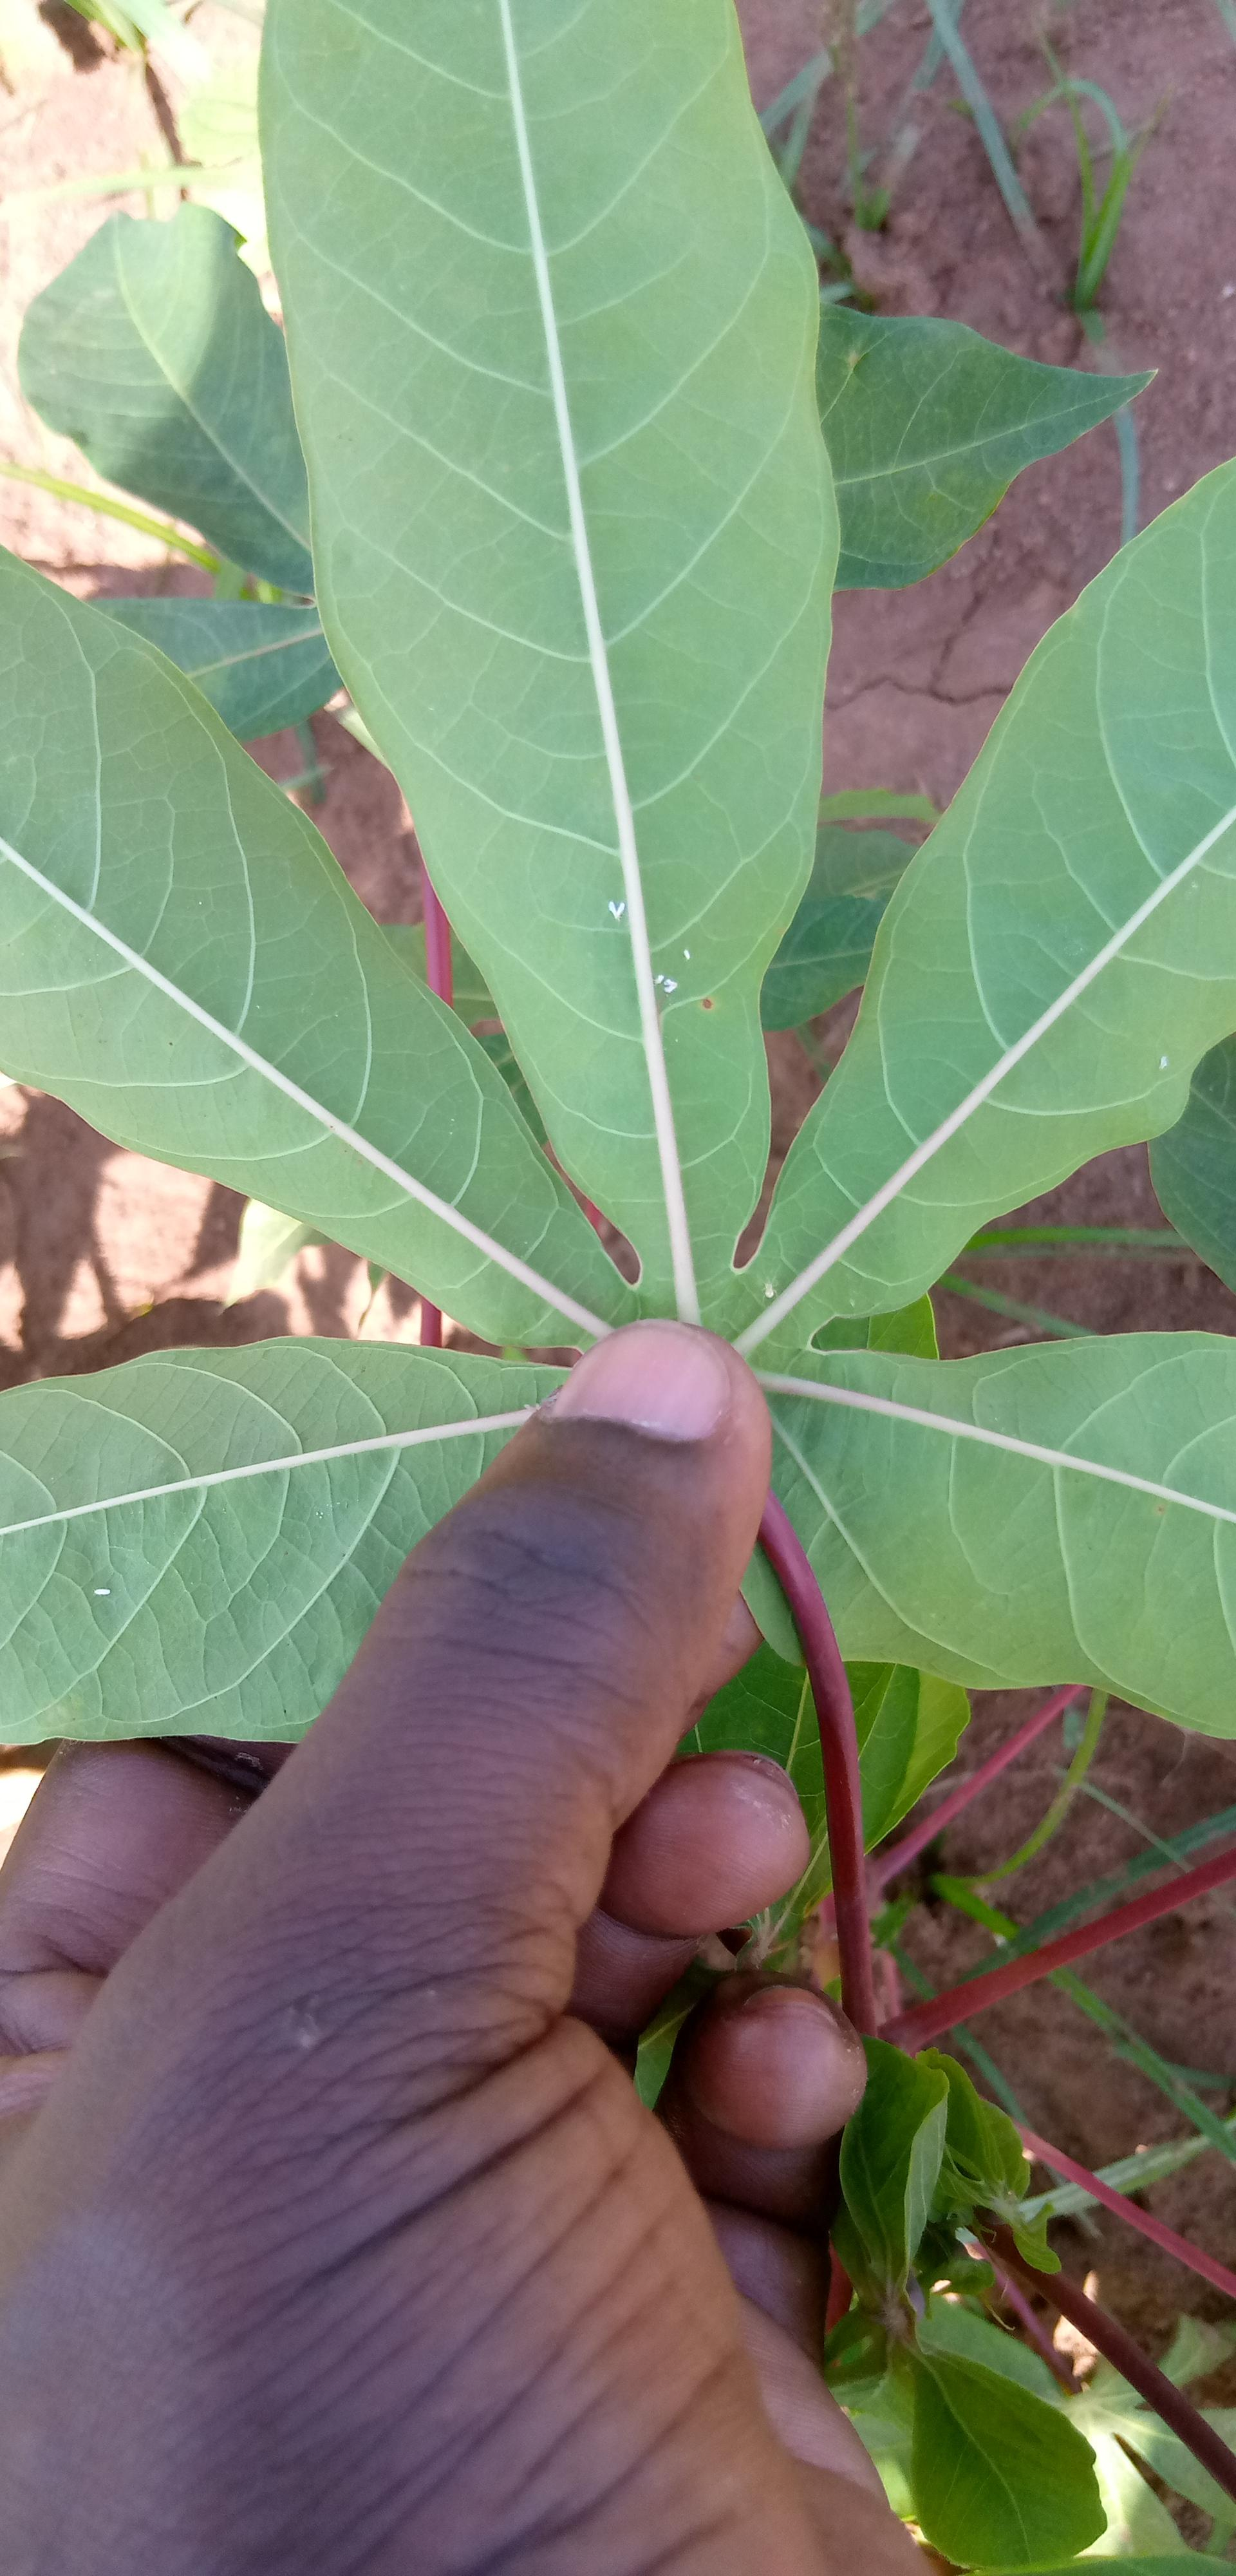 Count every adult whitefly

6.